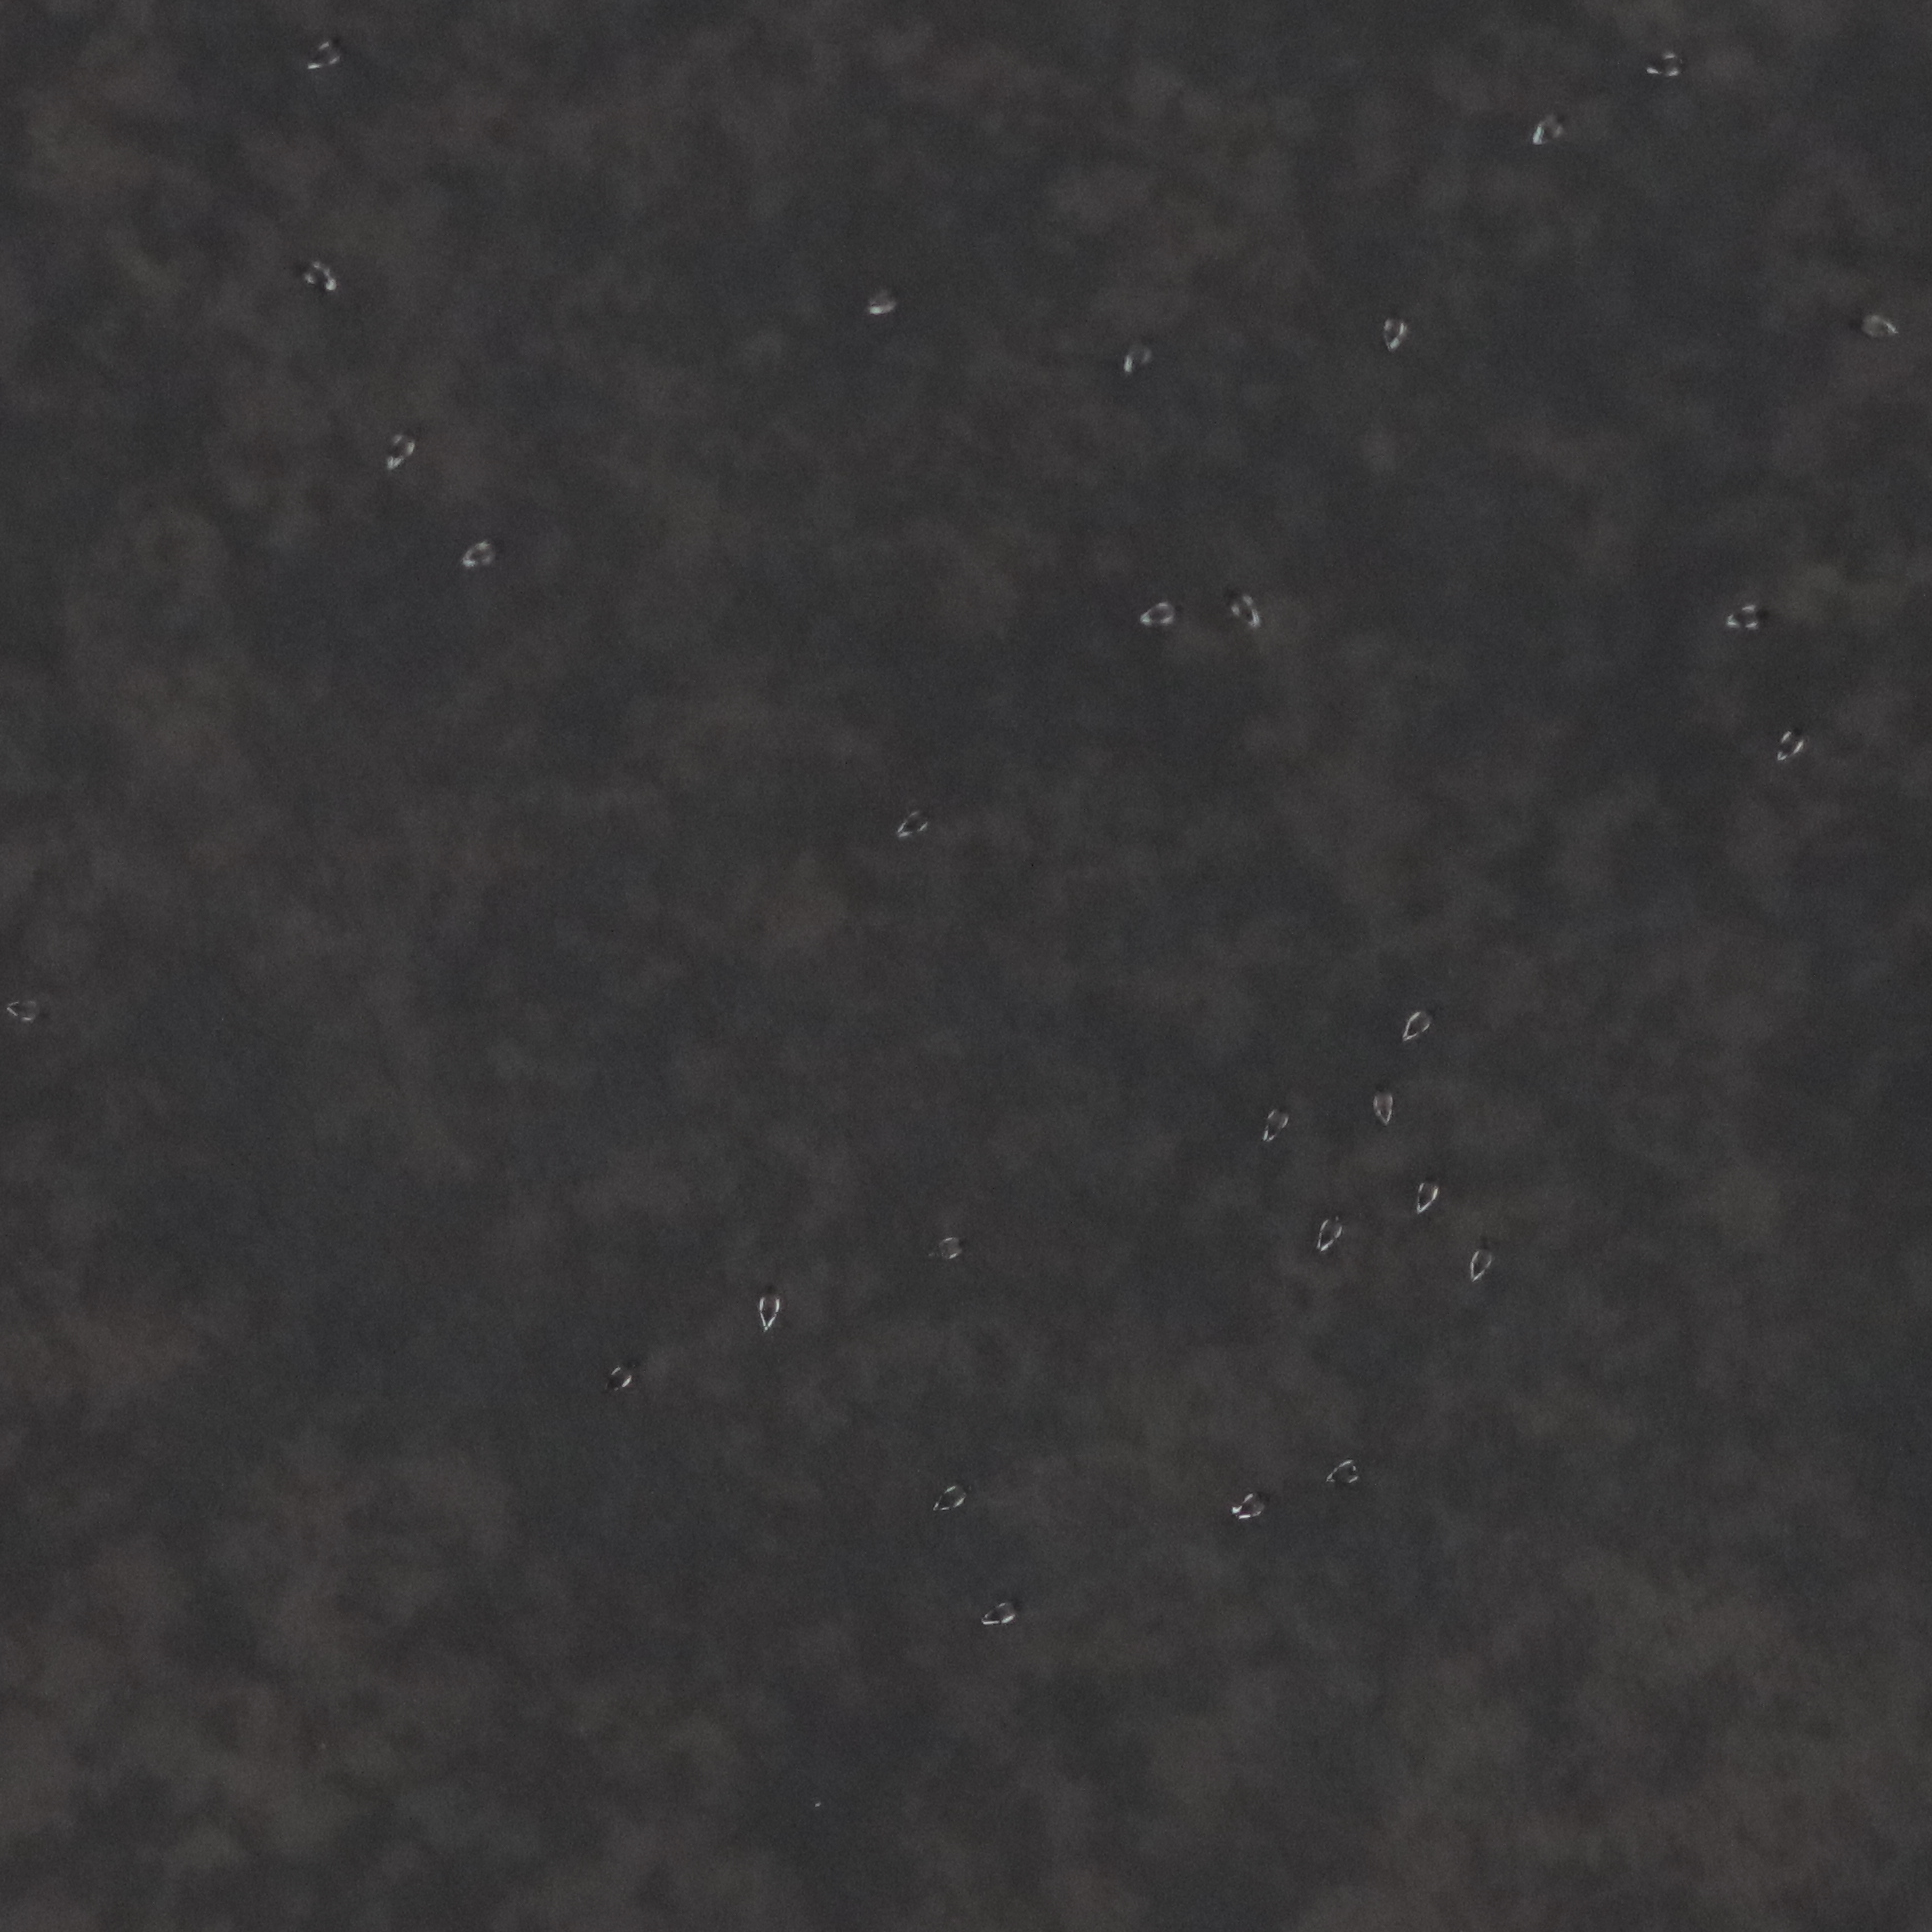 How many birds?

29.